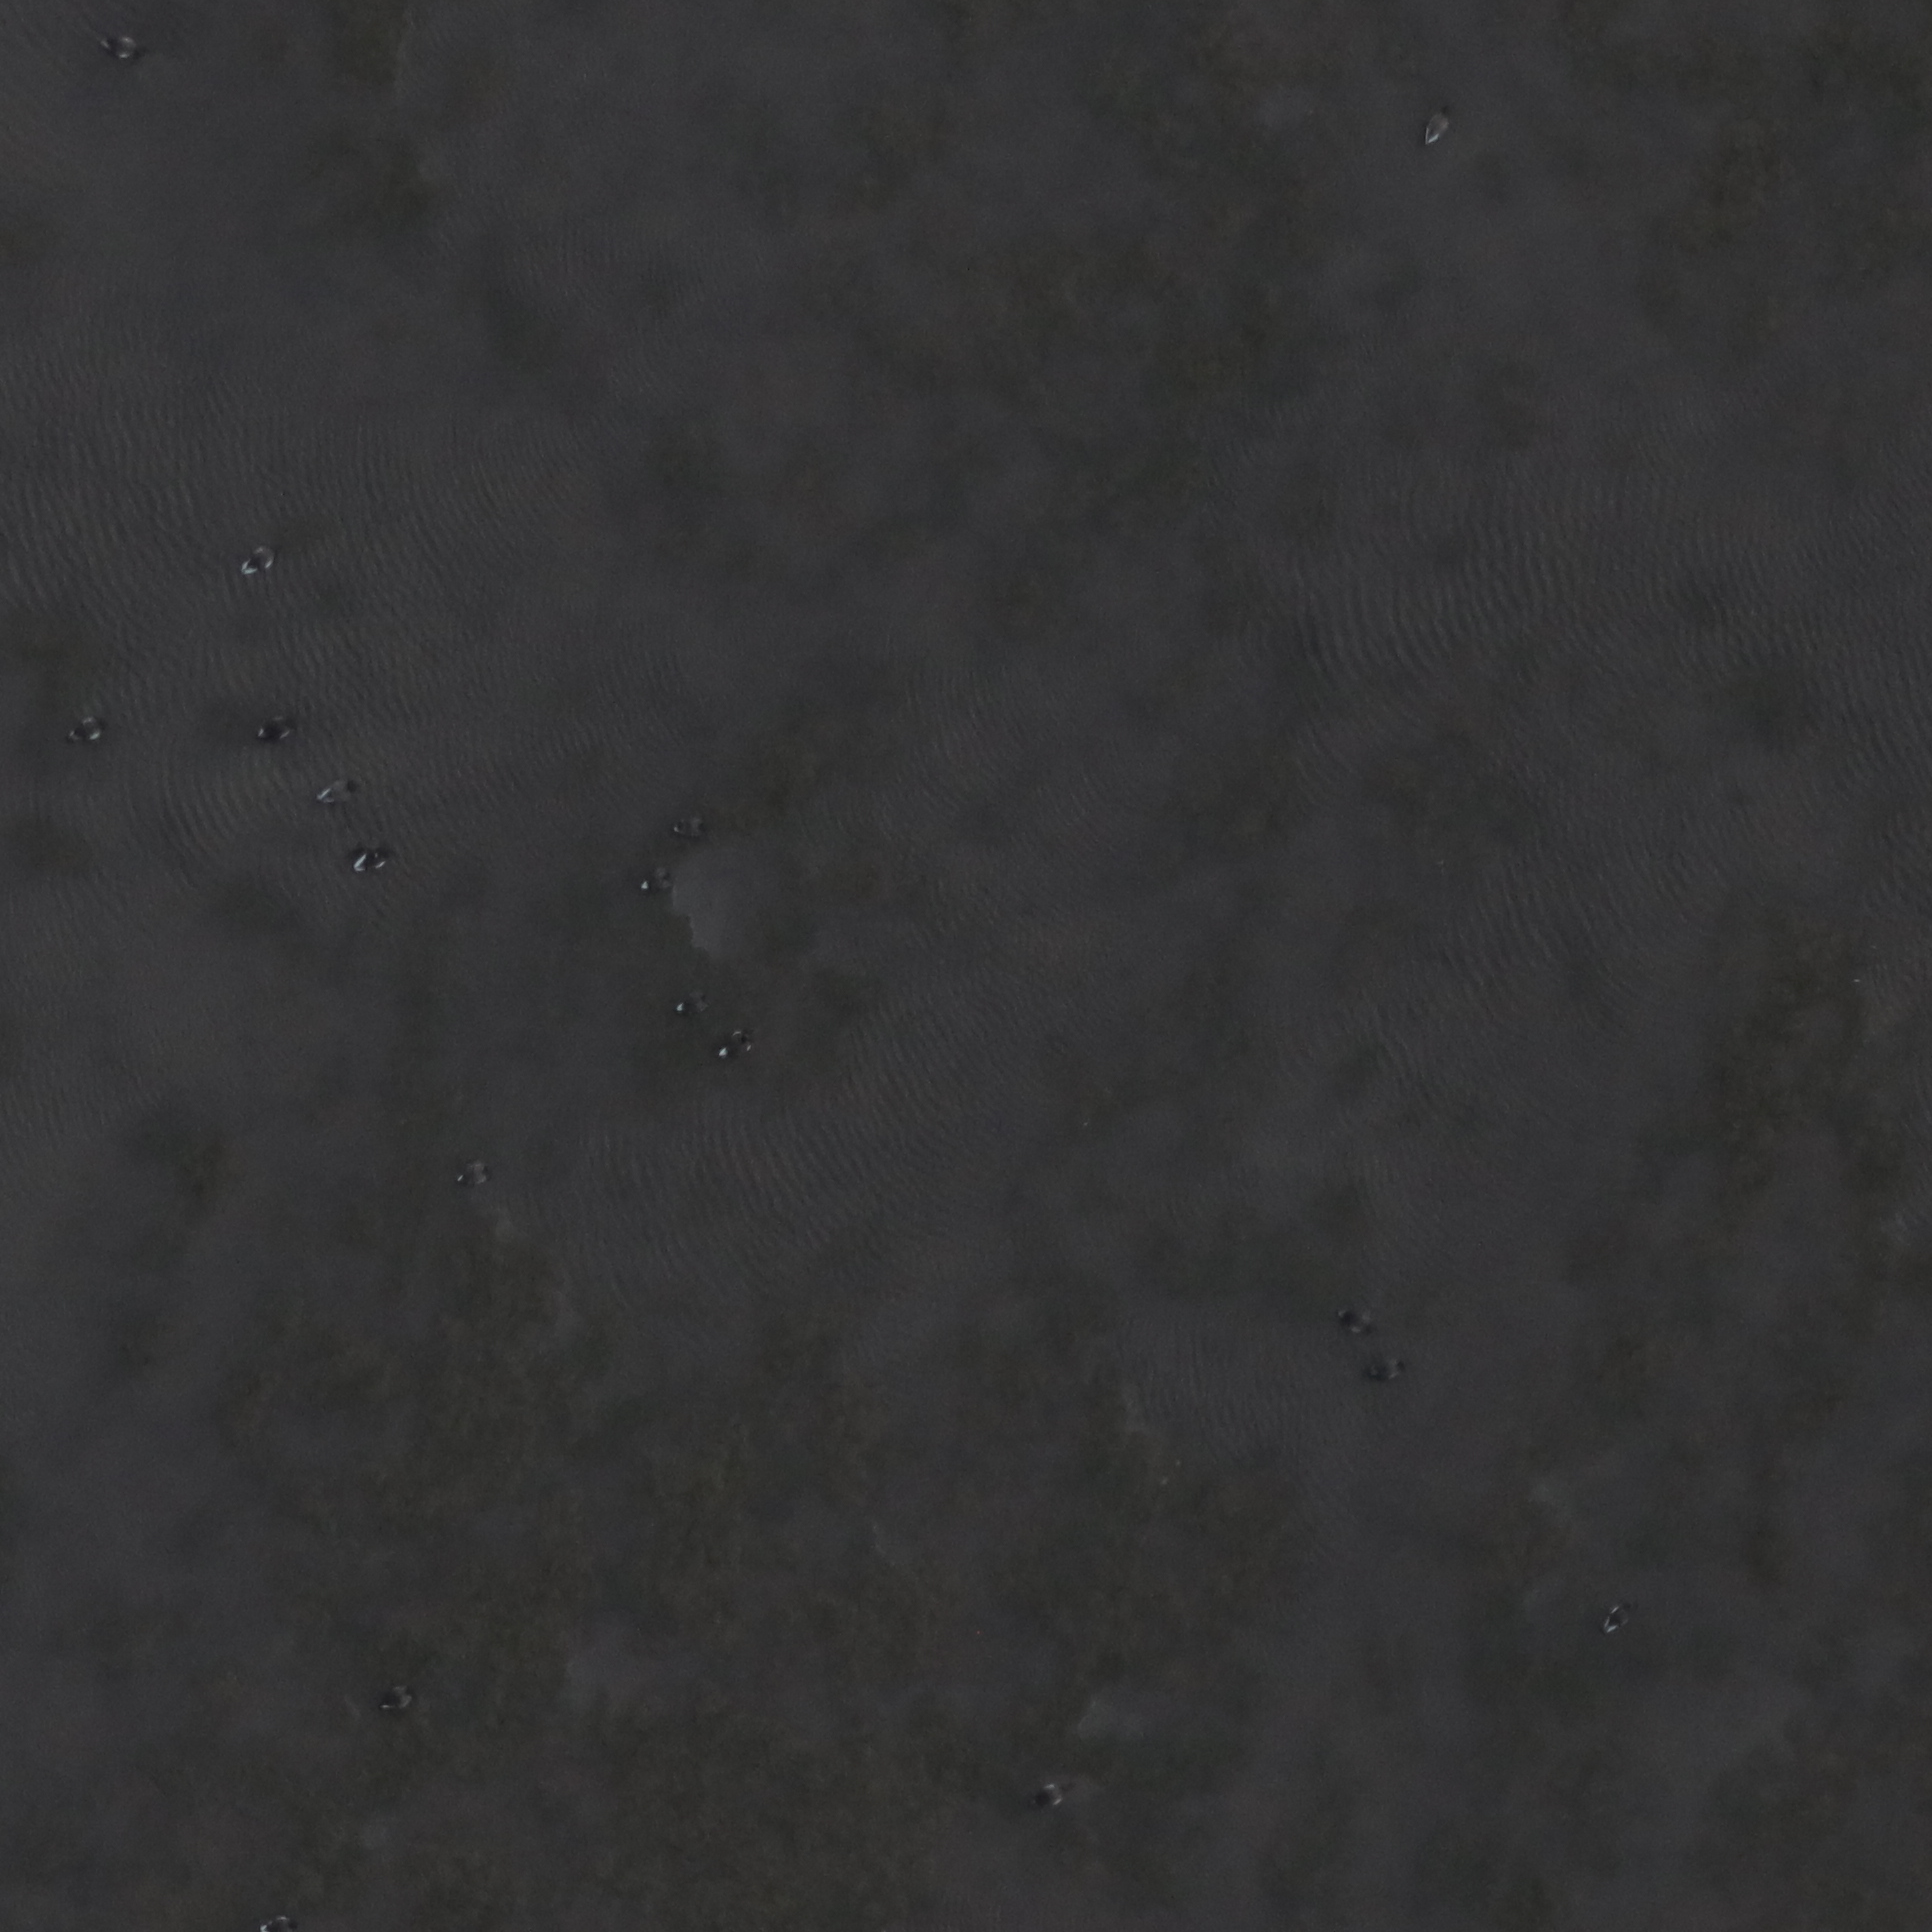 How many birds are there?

18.